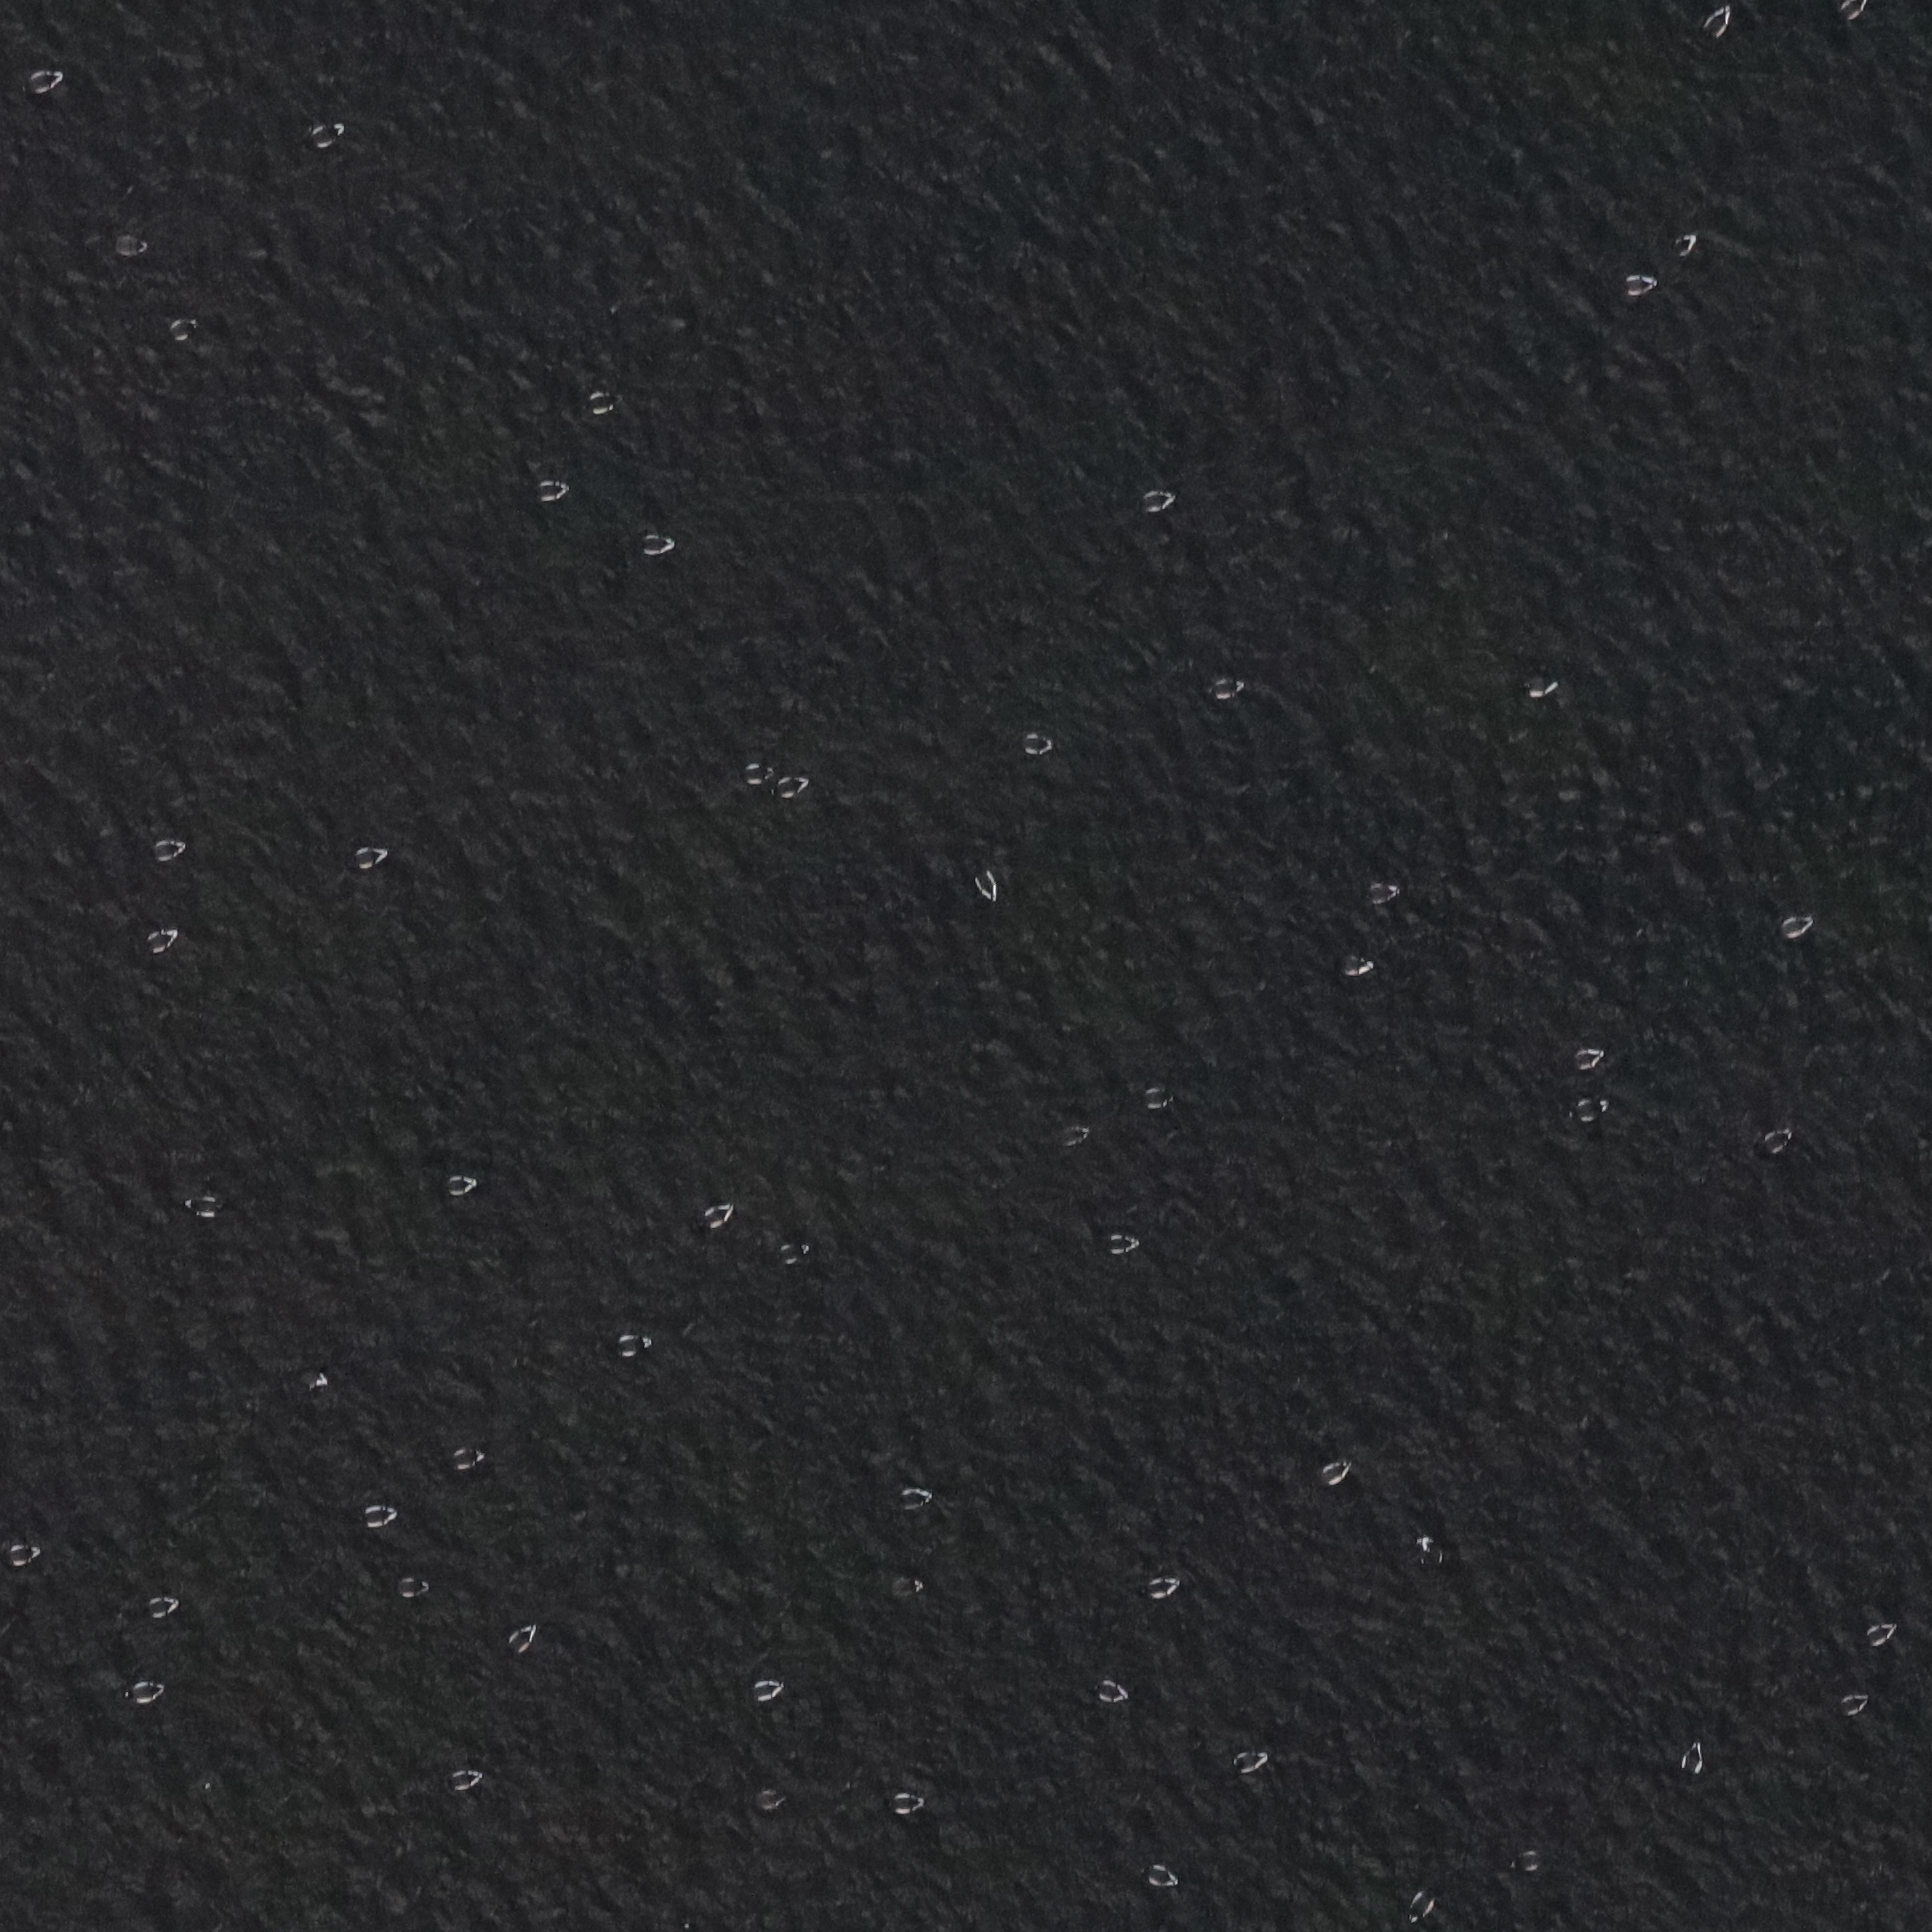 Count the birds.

60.